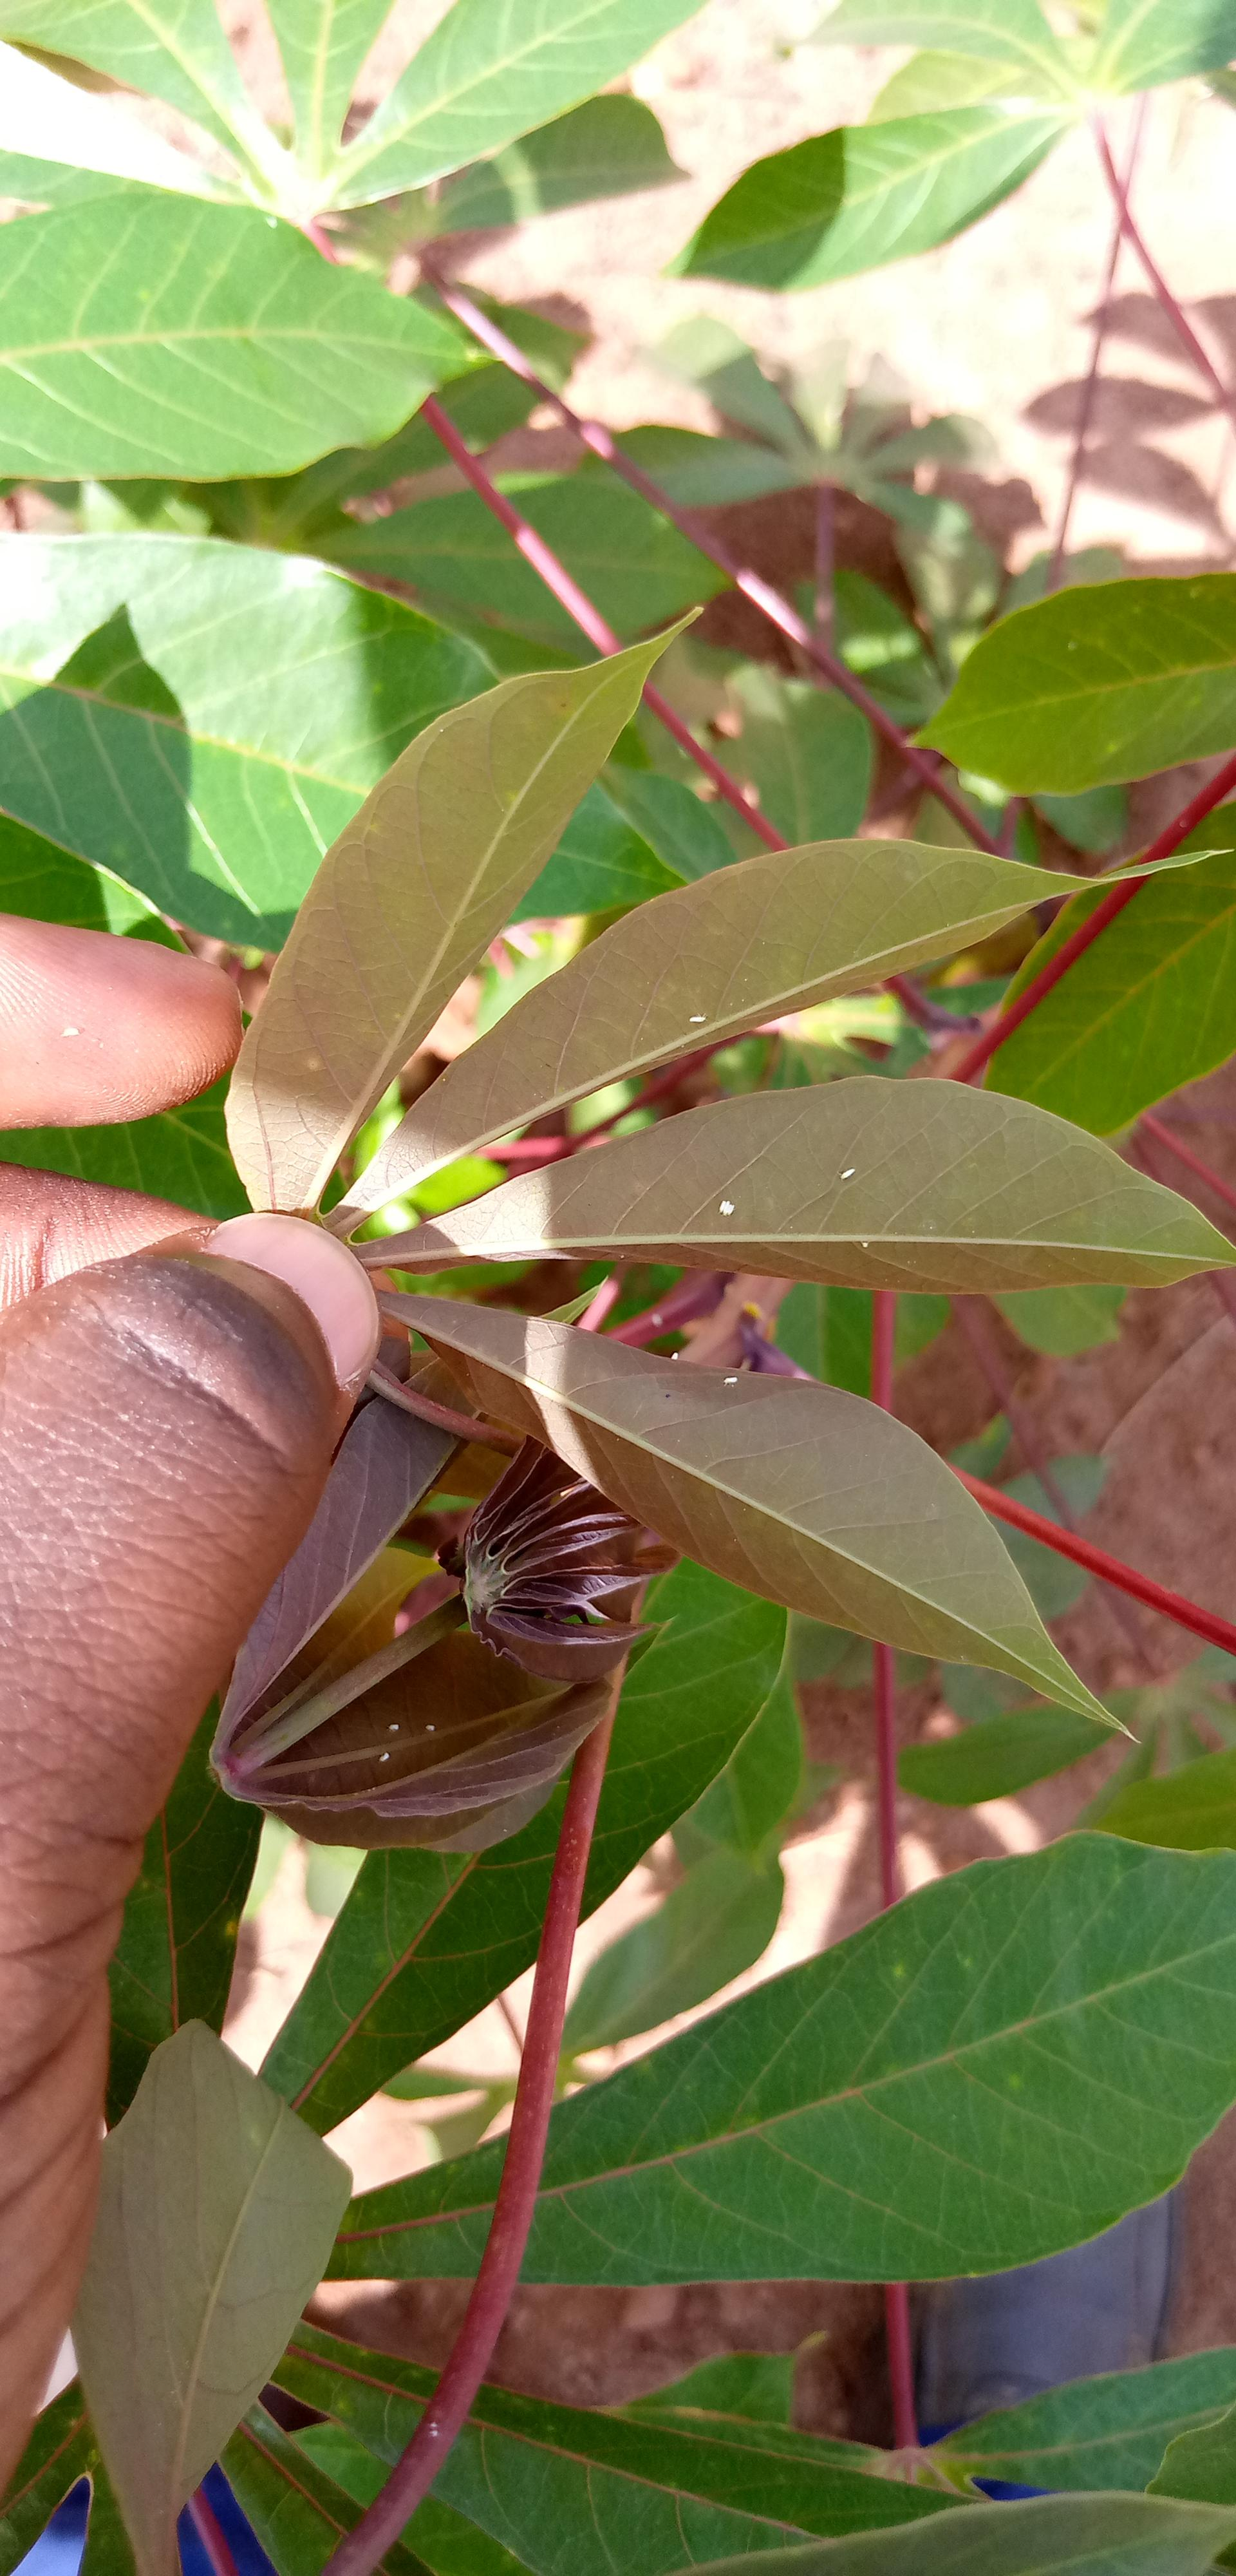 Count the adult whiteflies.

7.